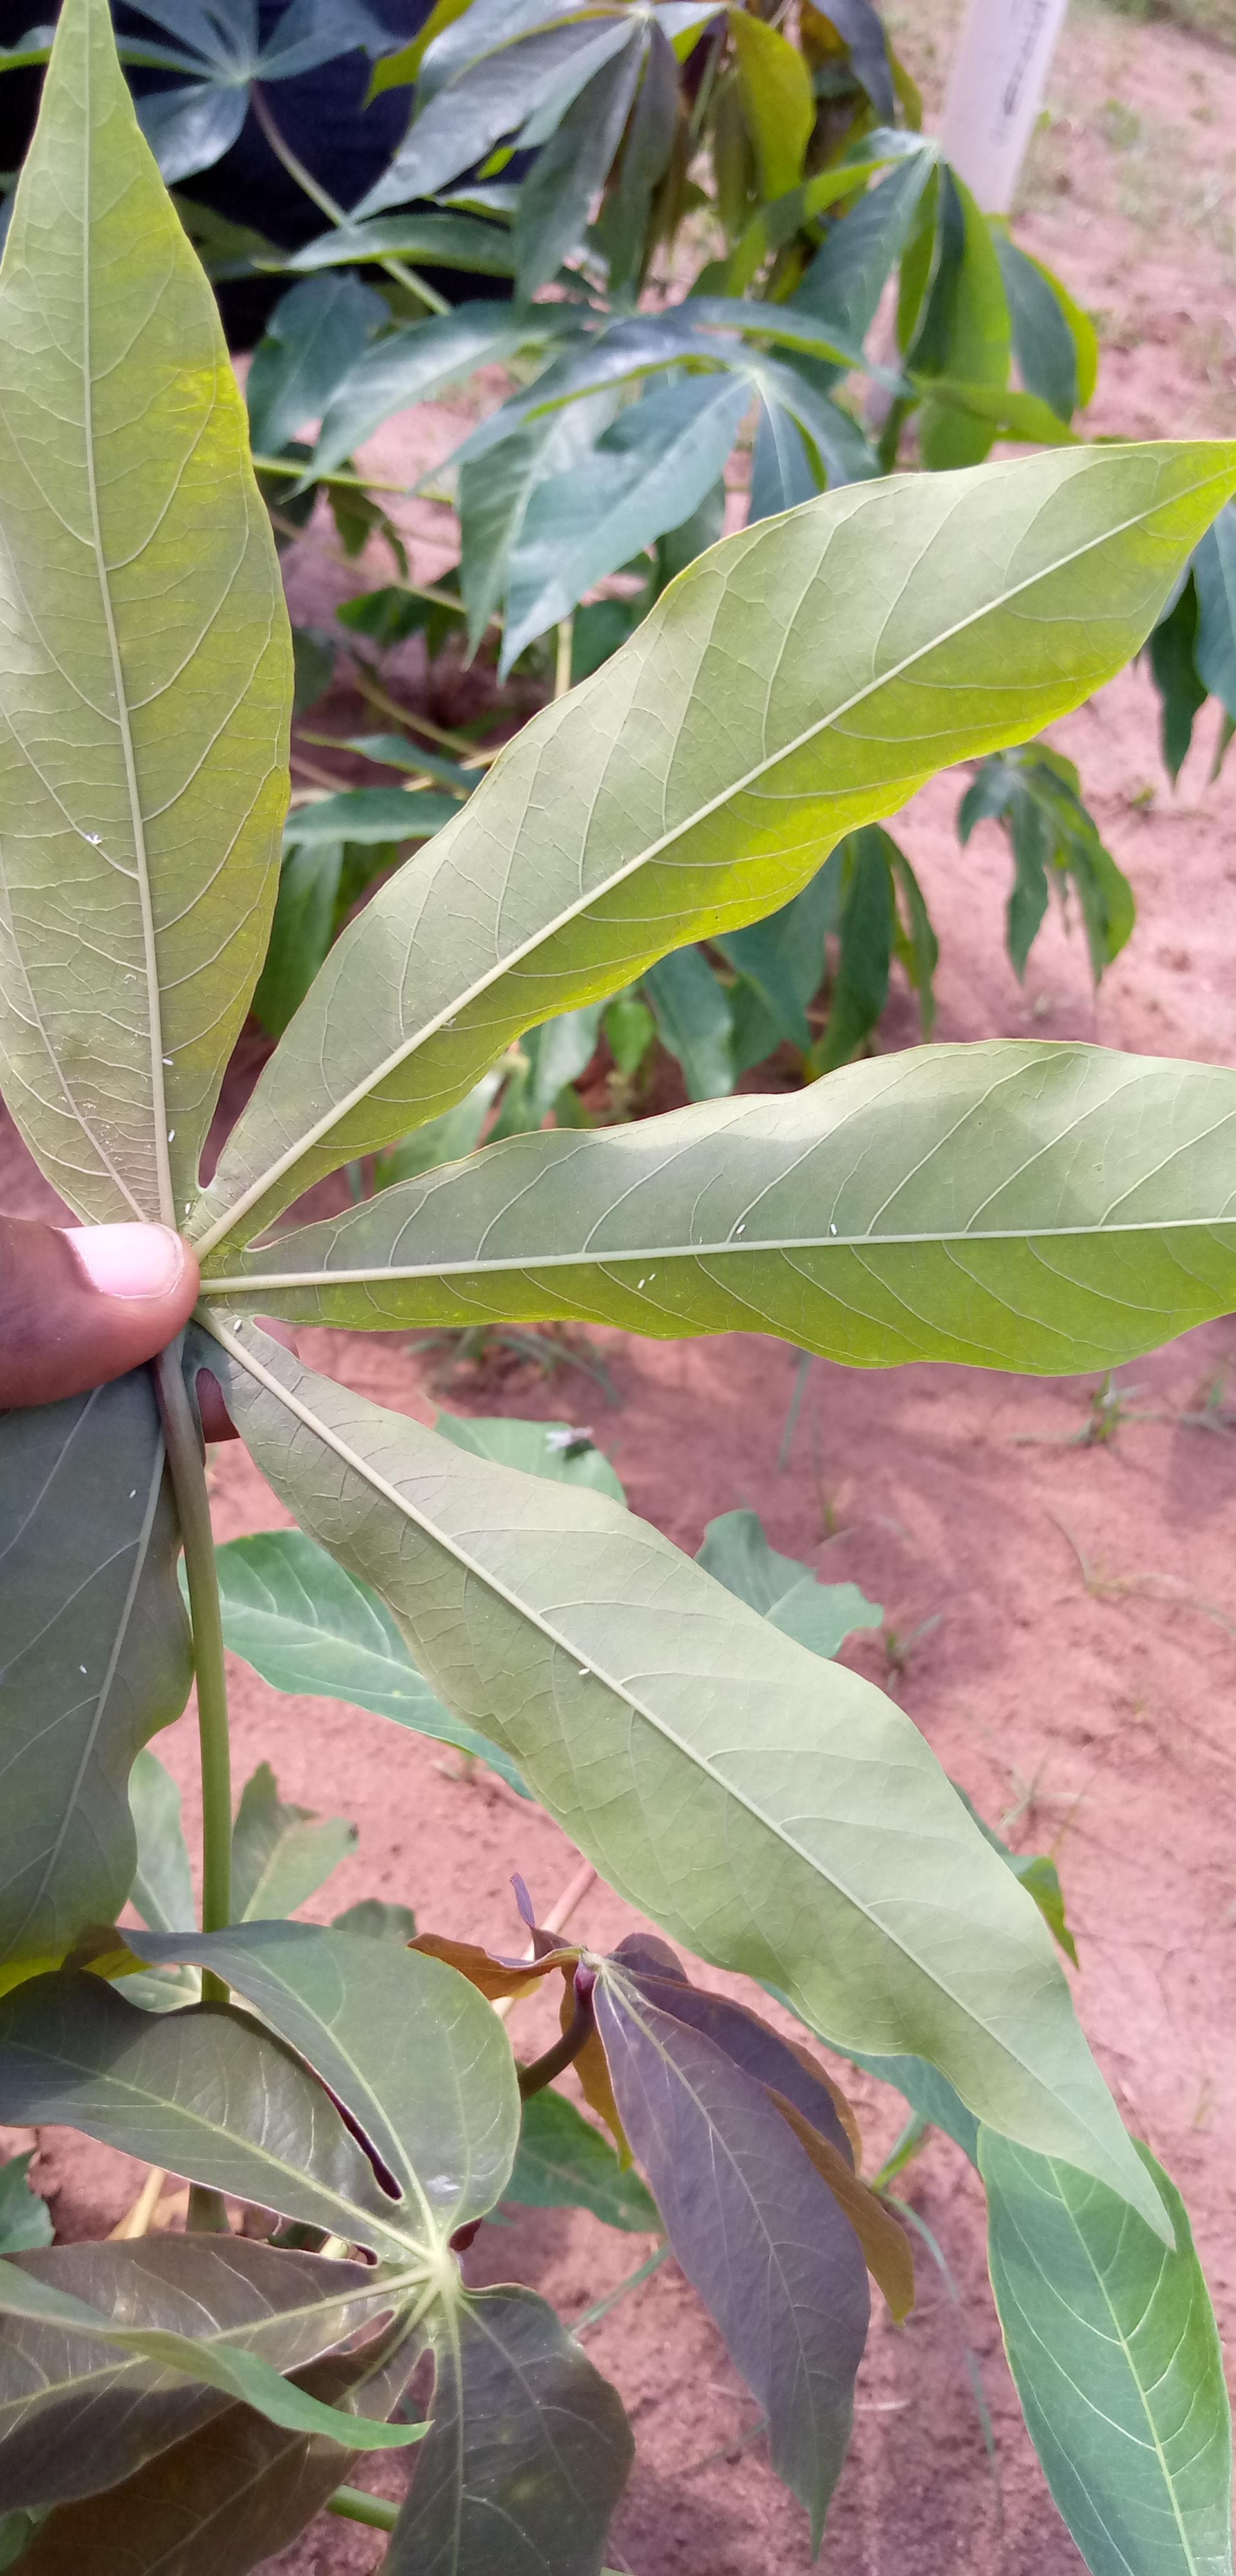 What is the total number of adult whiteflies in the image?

12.